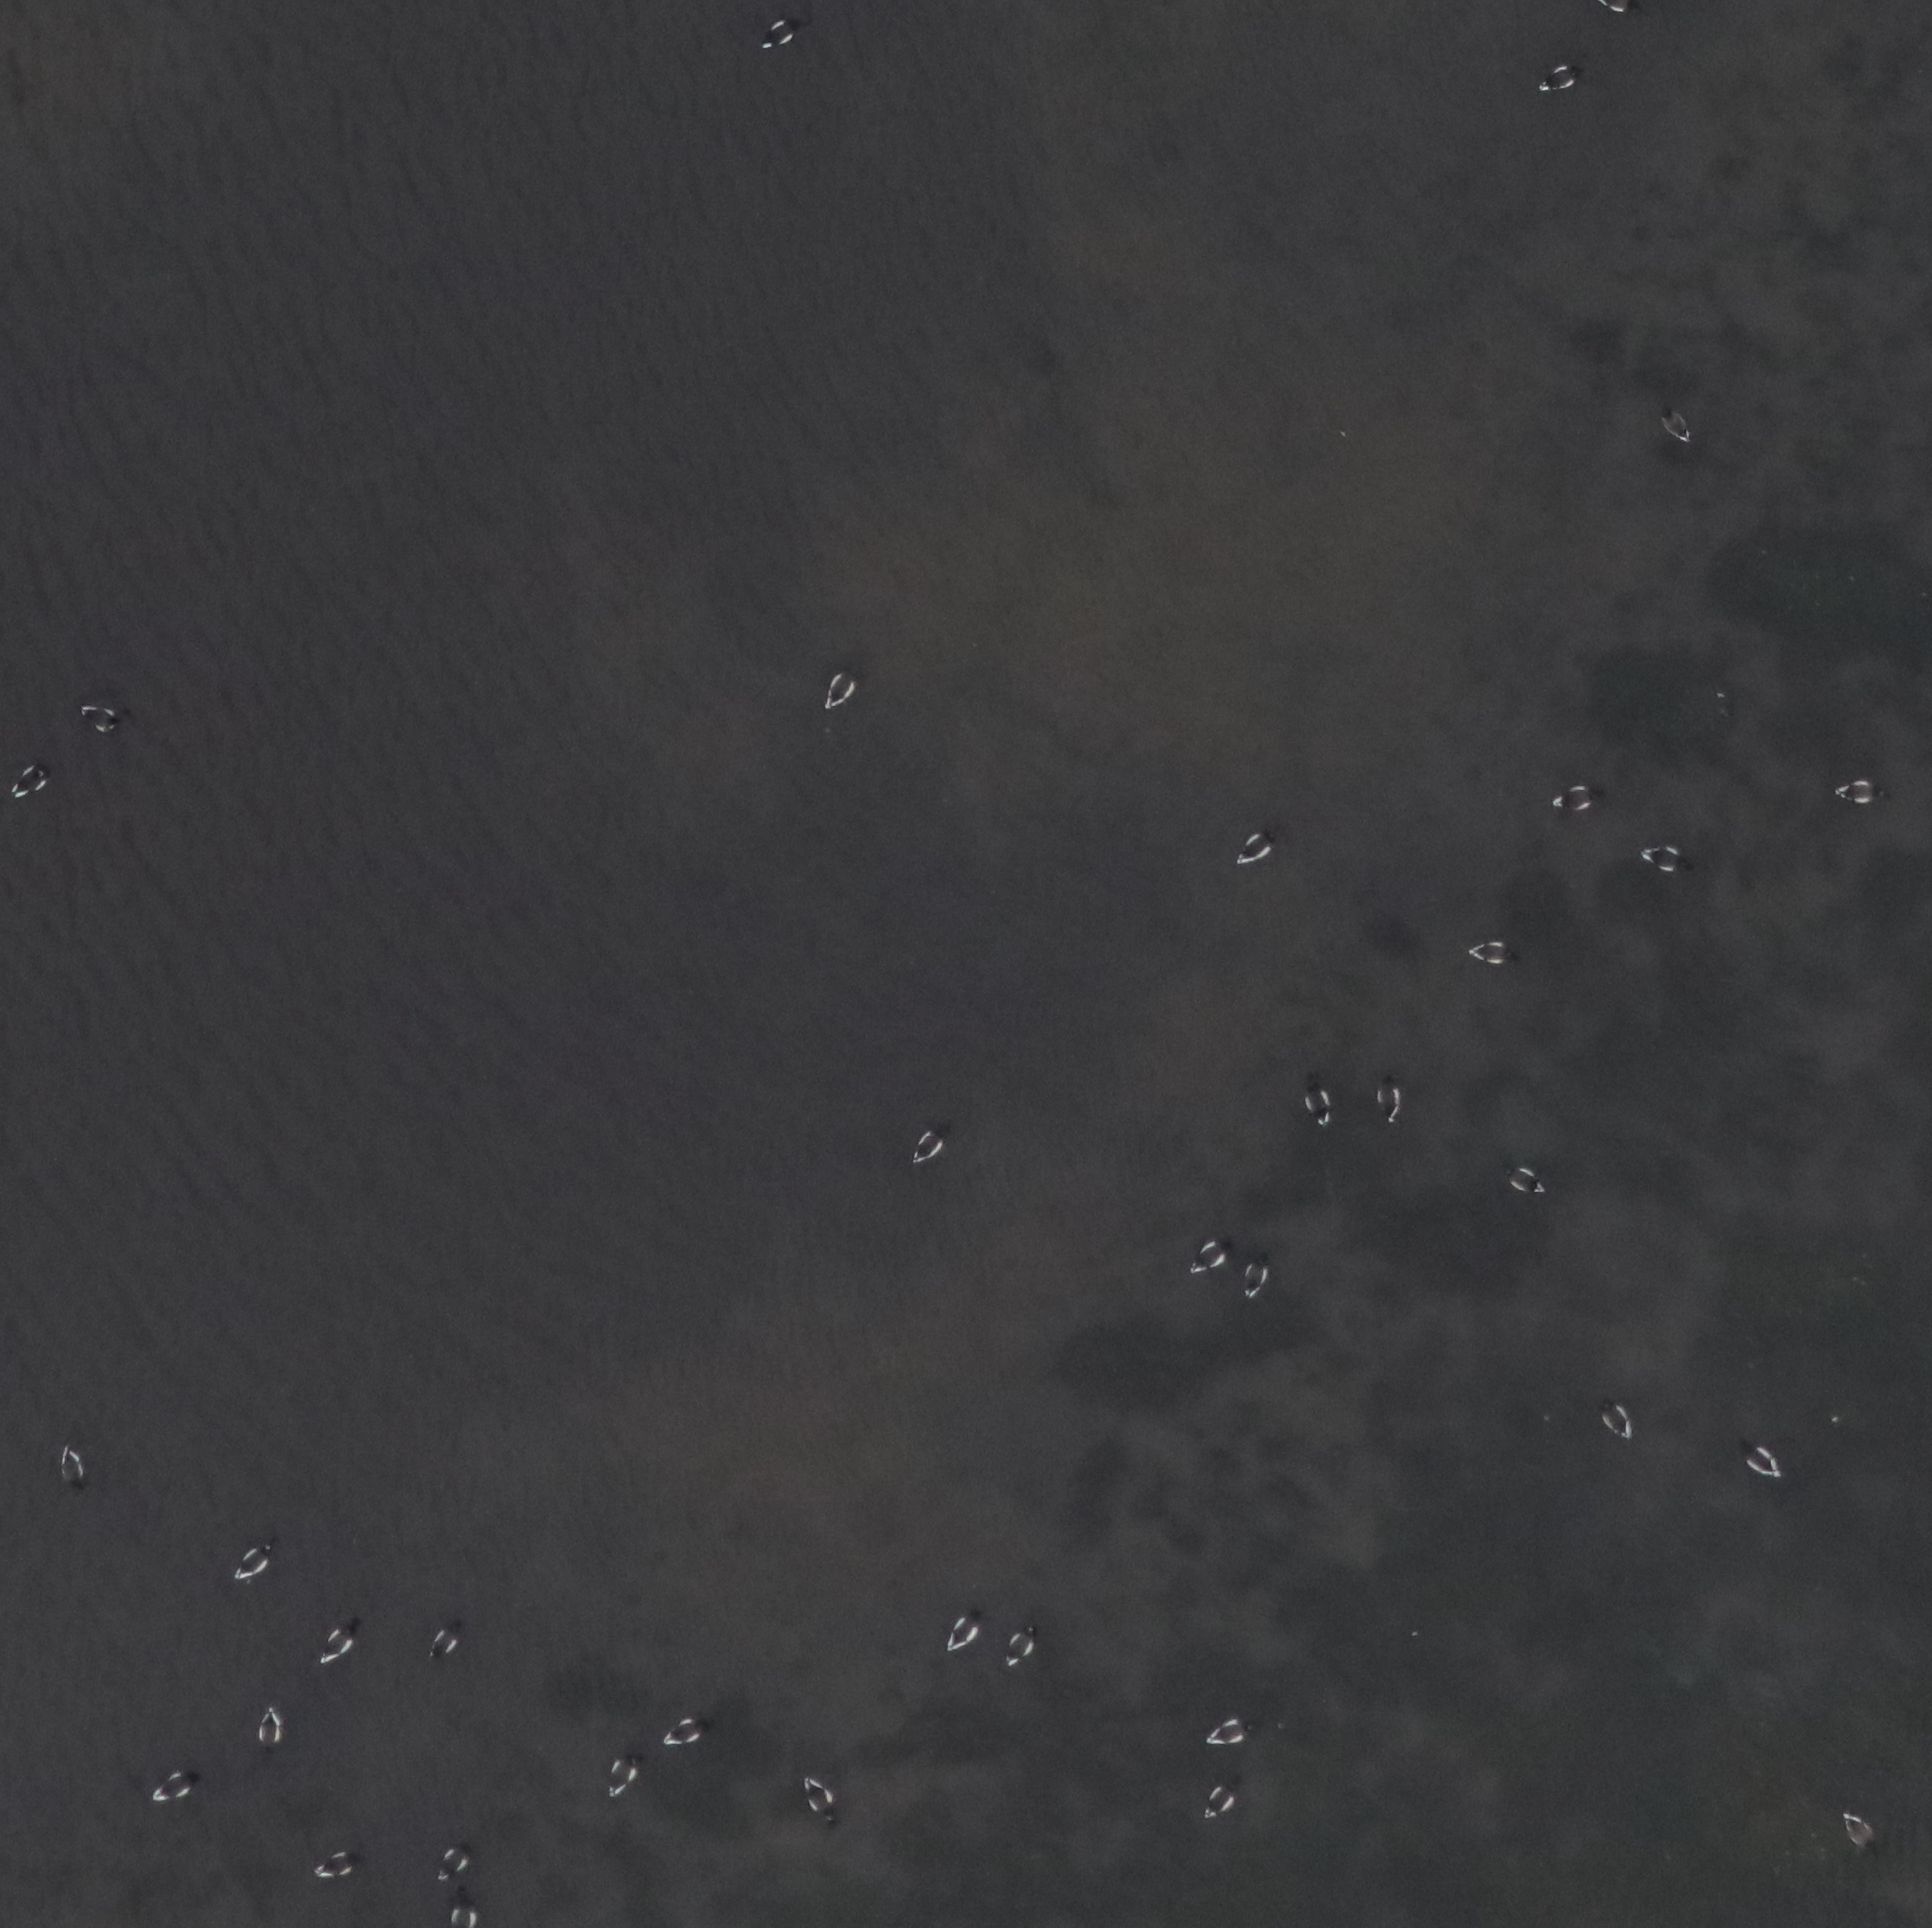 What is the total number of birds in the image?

37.